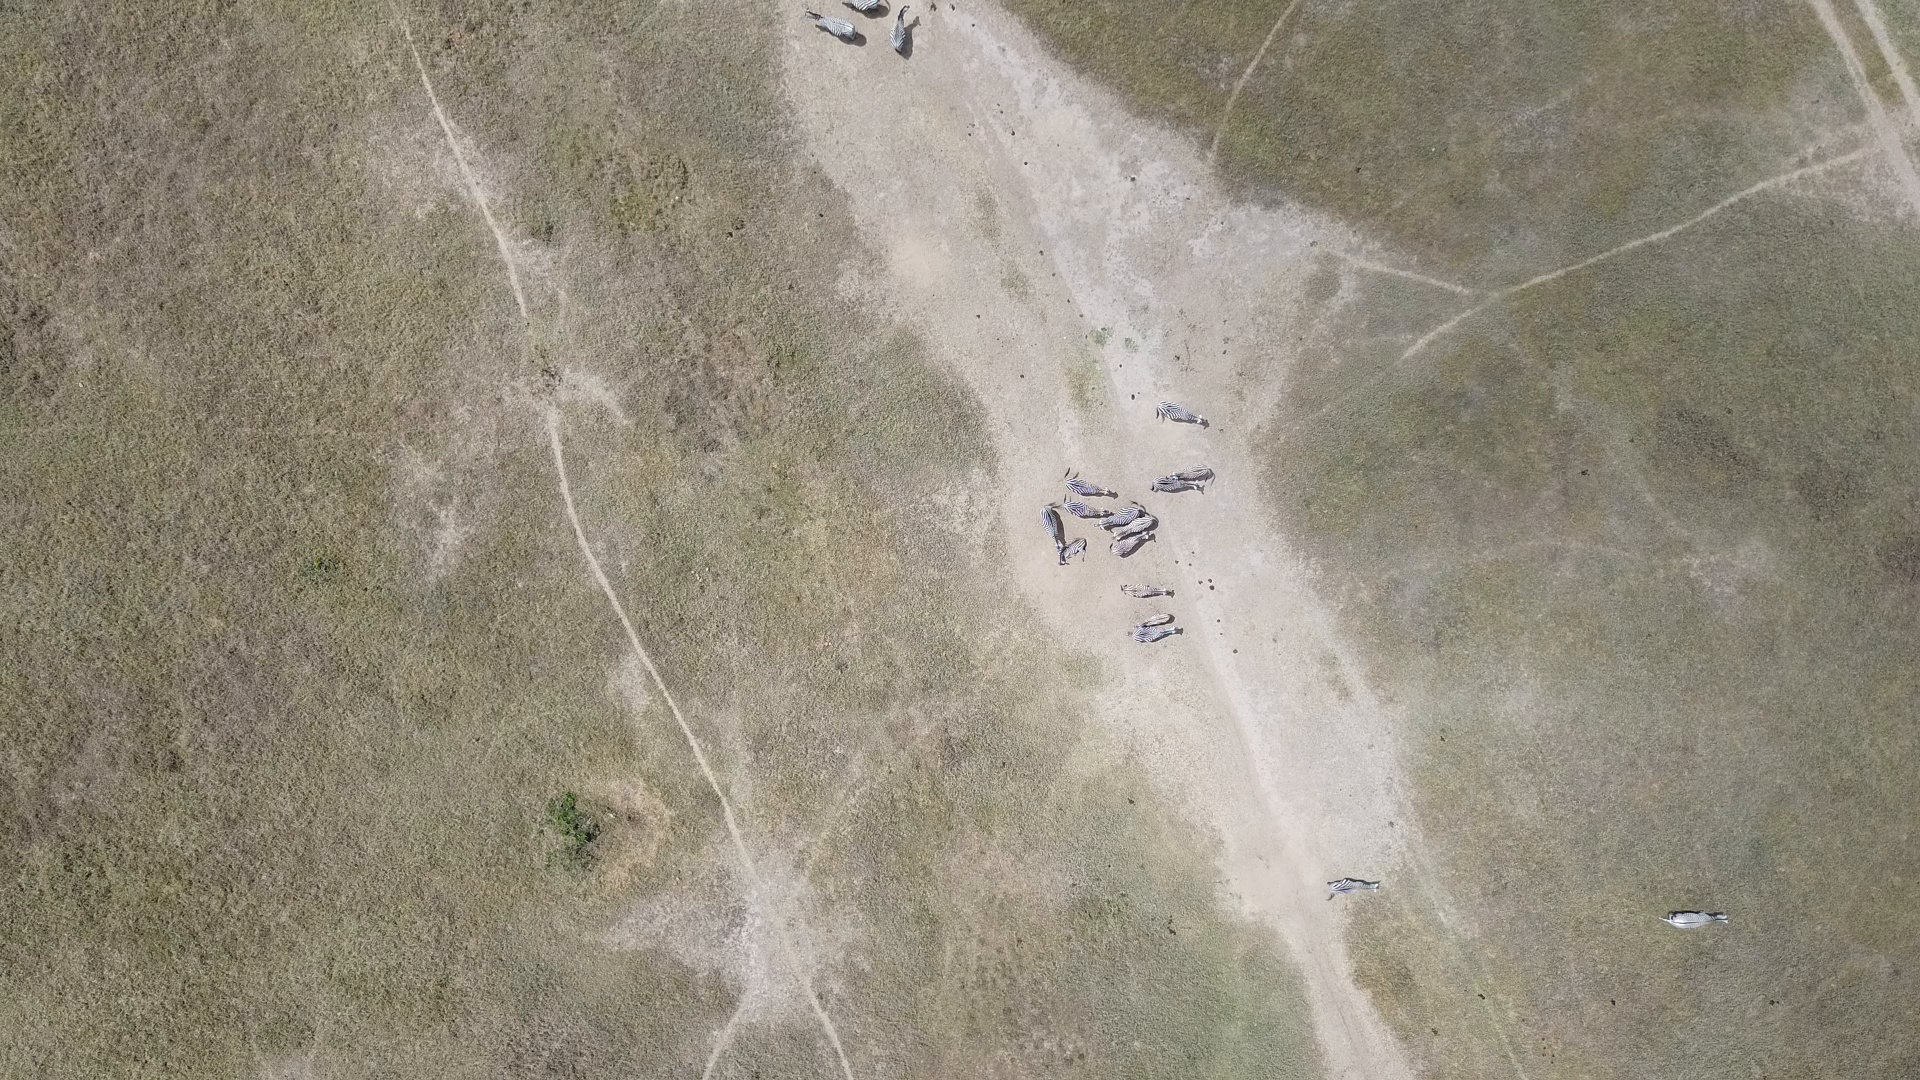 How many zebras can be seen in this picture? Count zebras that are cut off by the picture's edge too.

18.